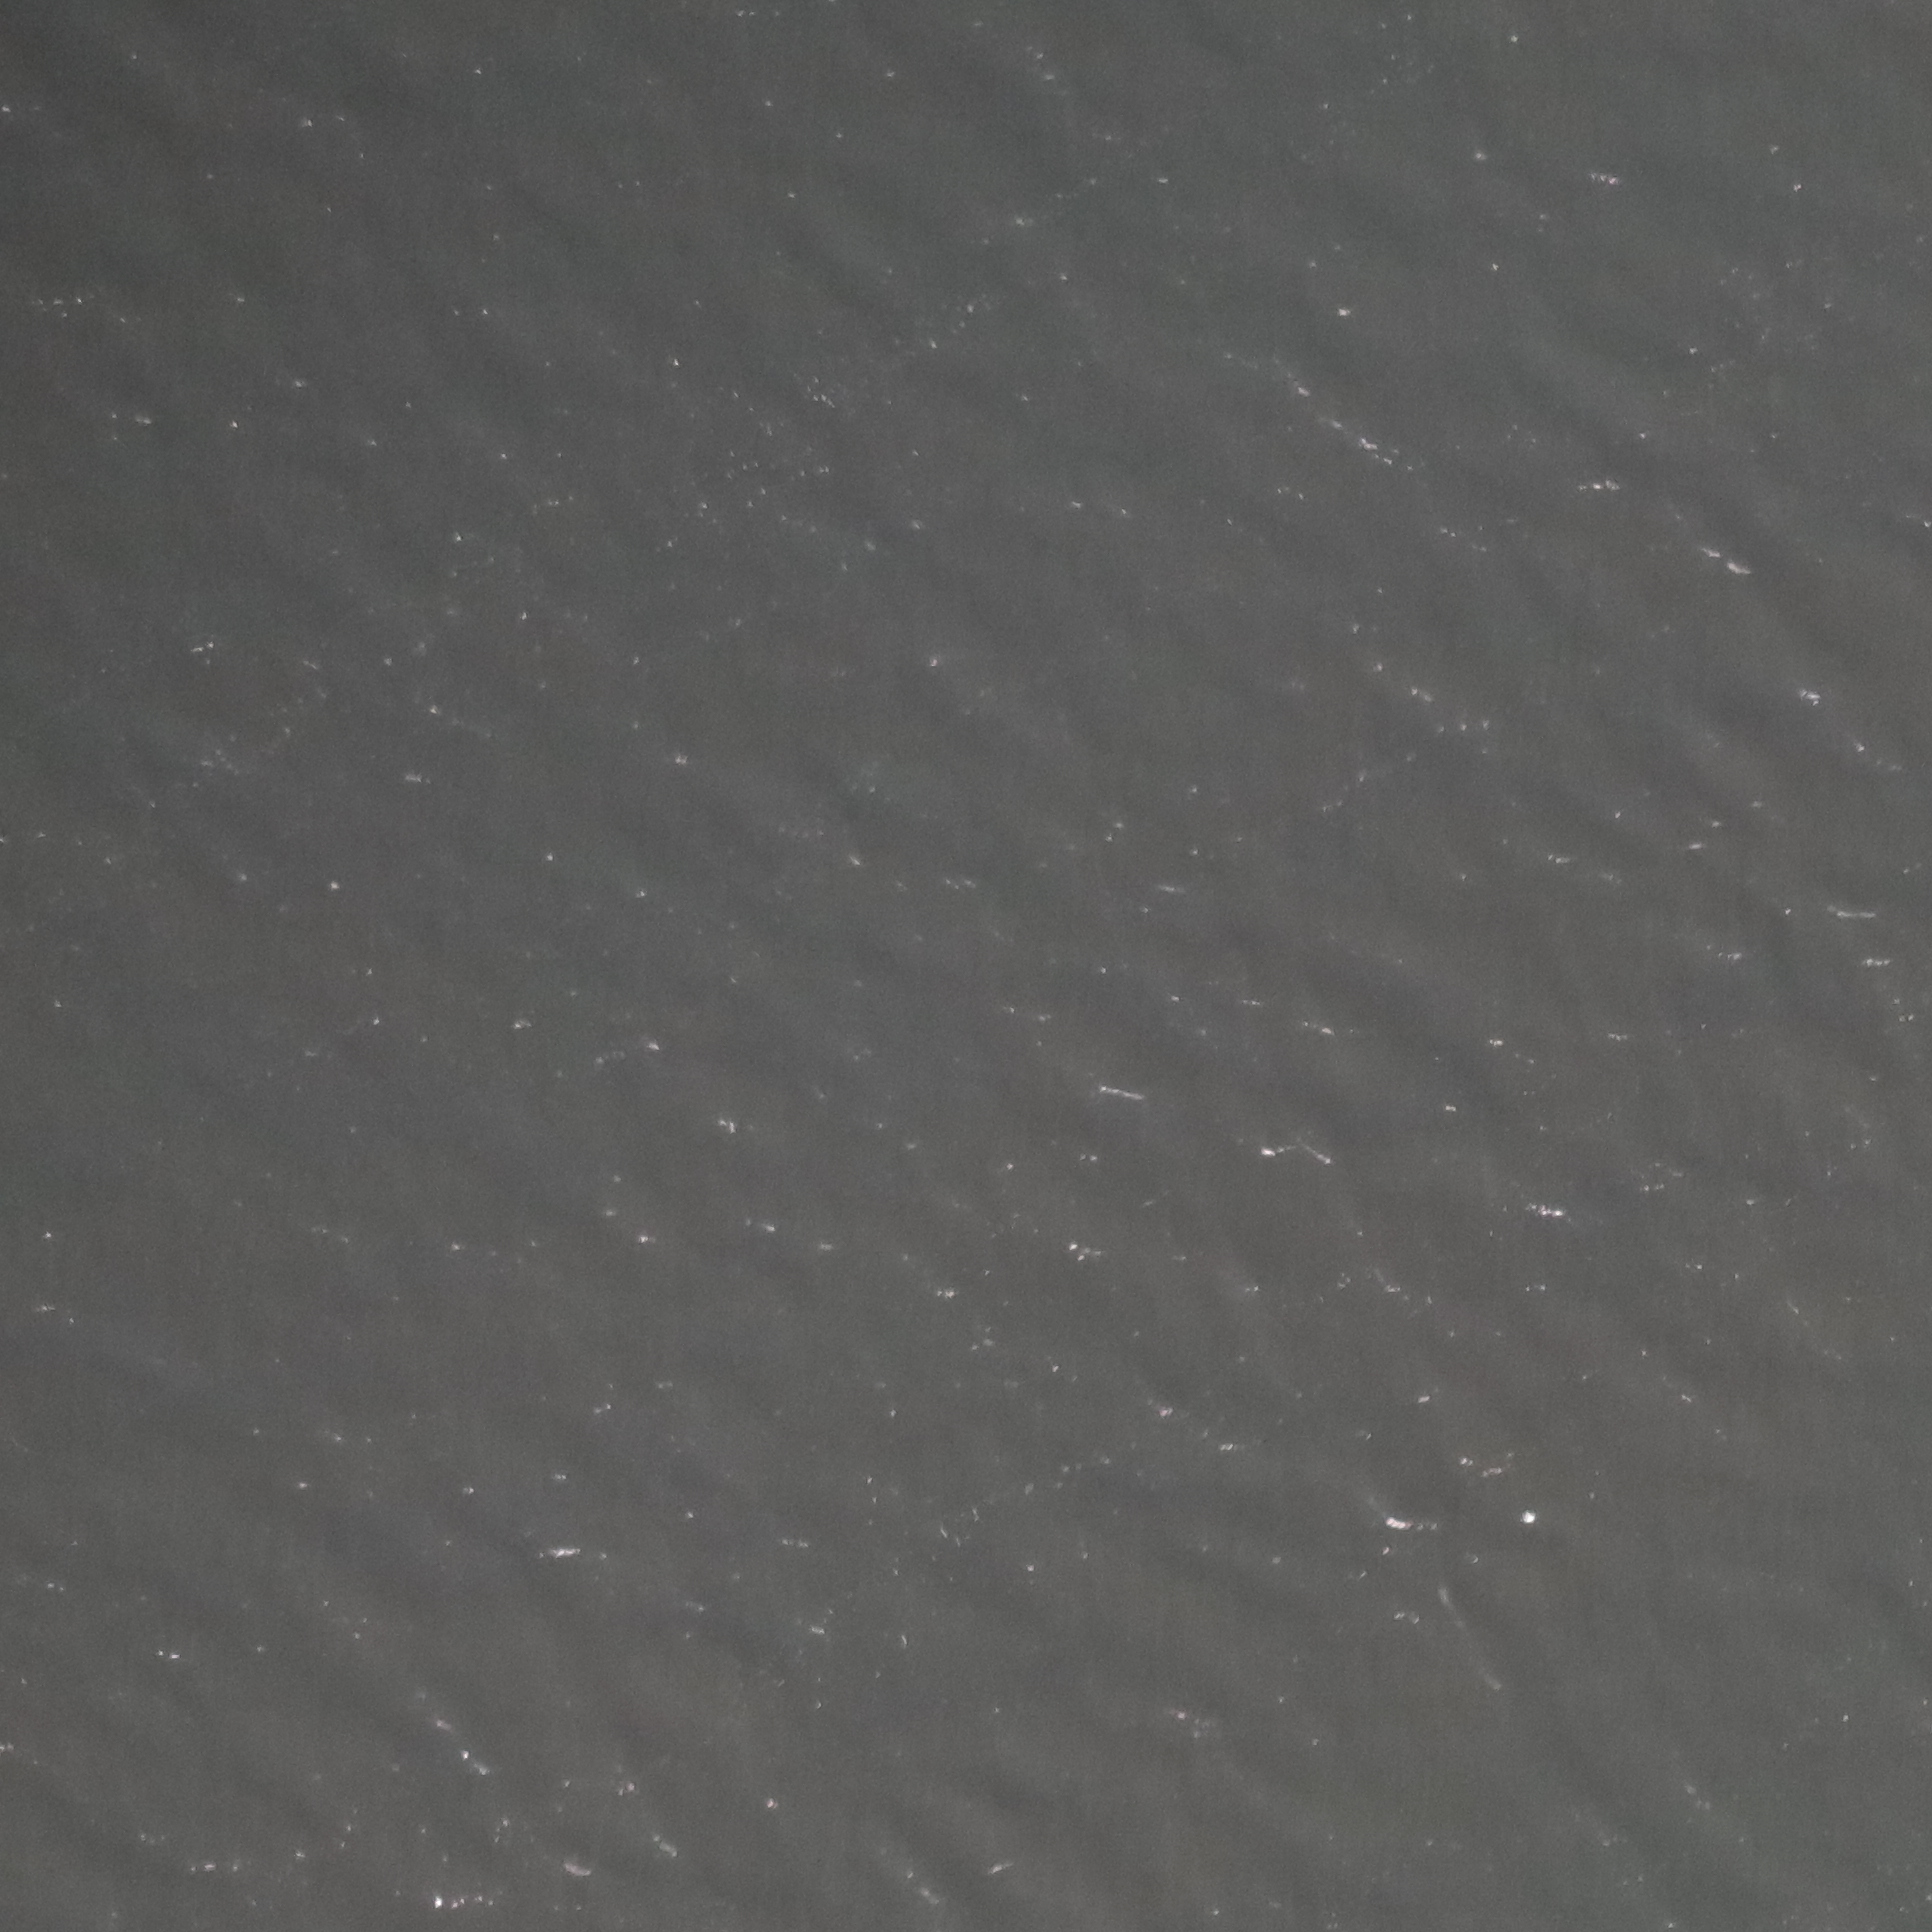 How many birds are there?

0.